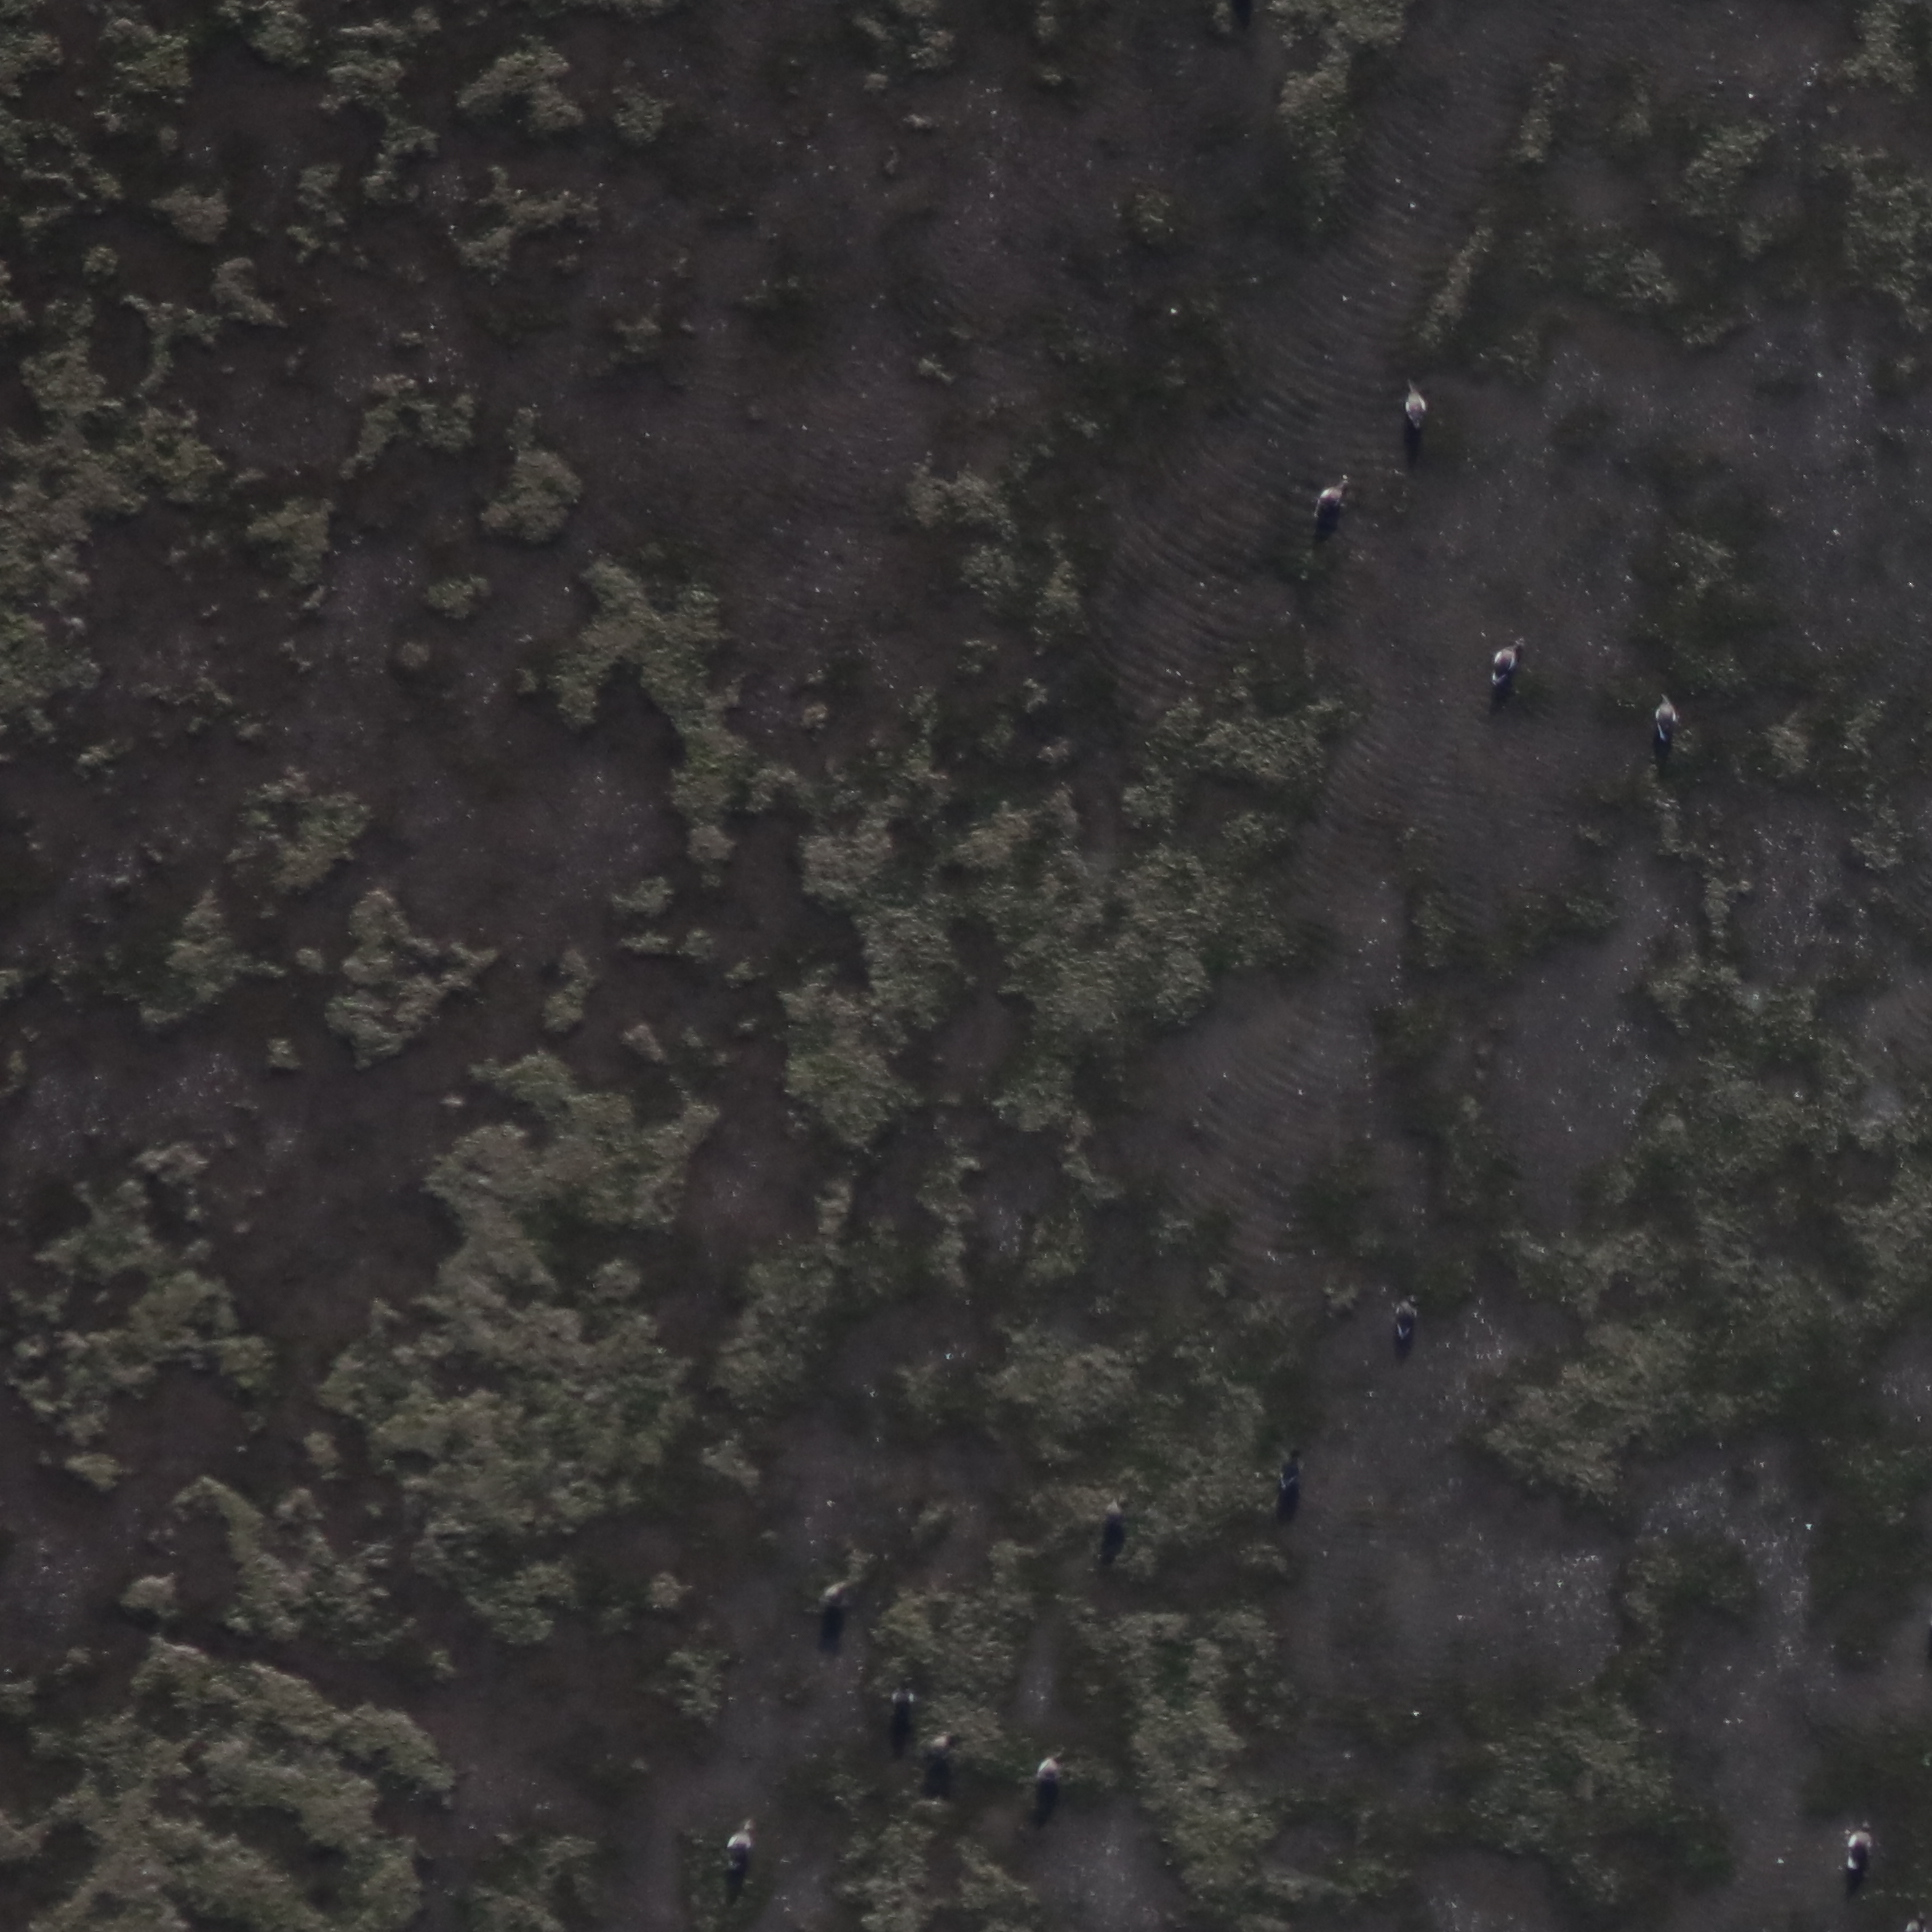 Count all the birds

13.